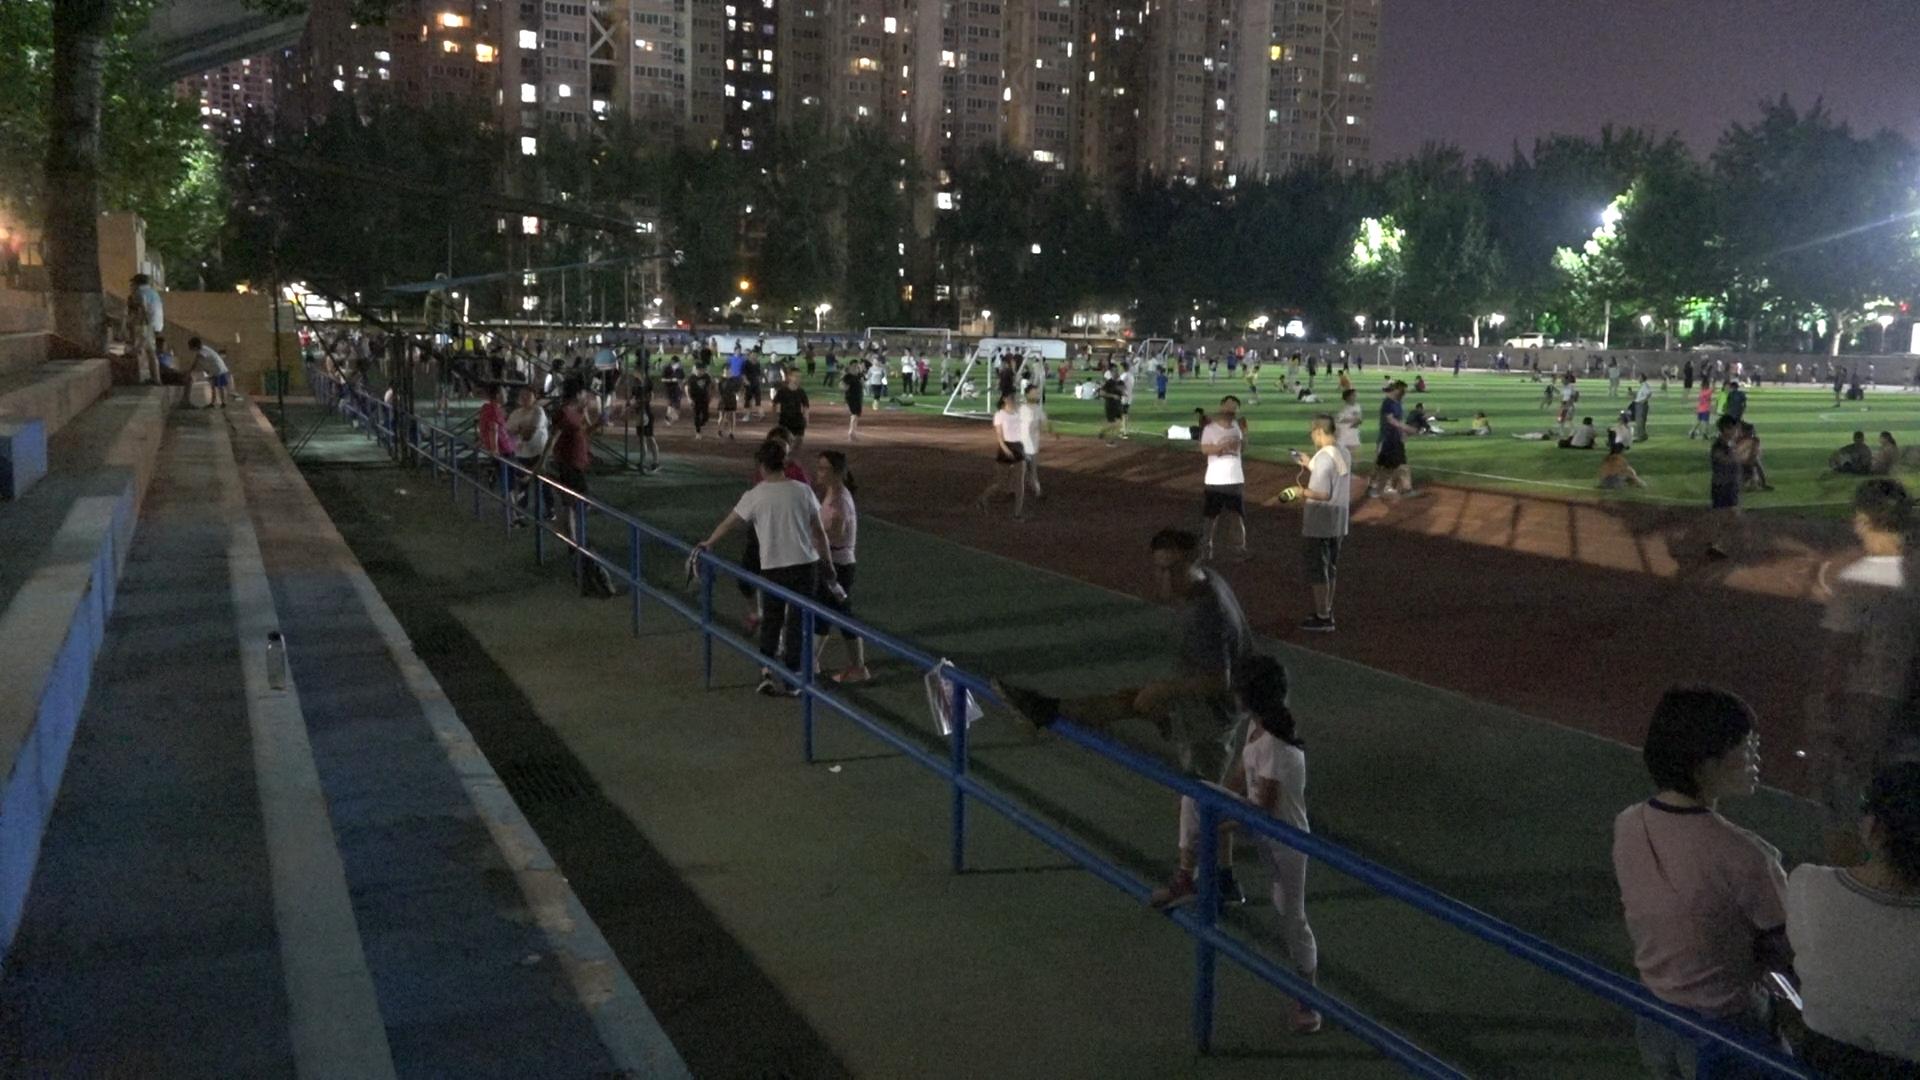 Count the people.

212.